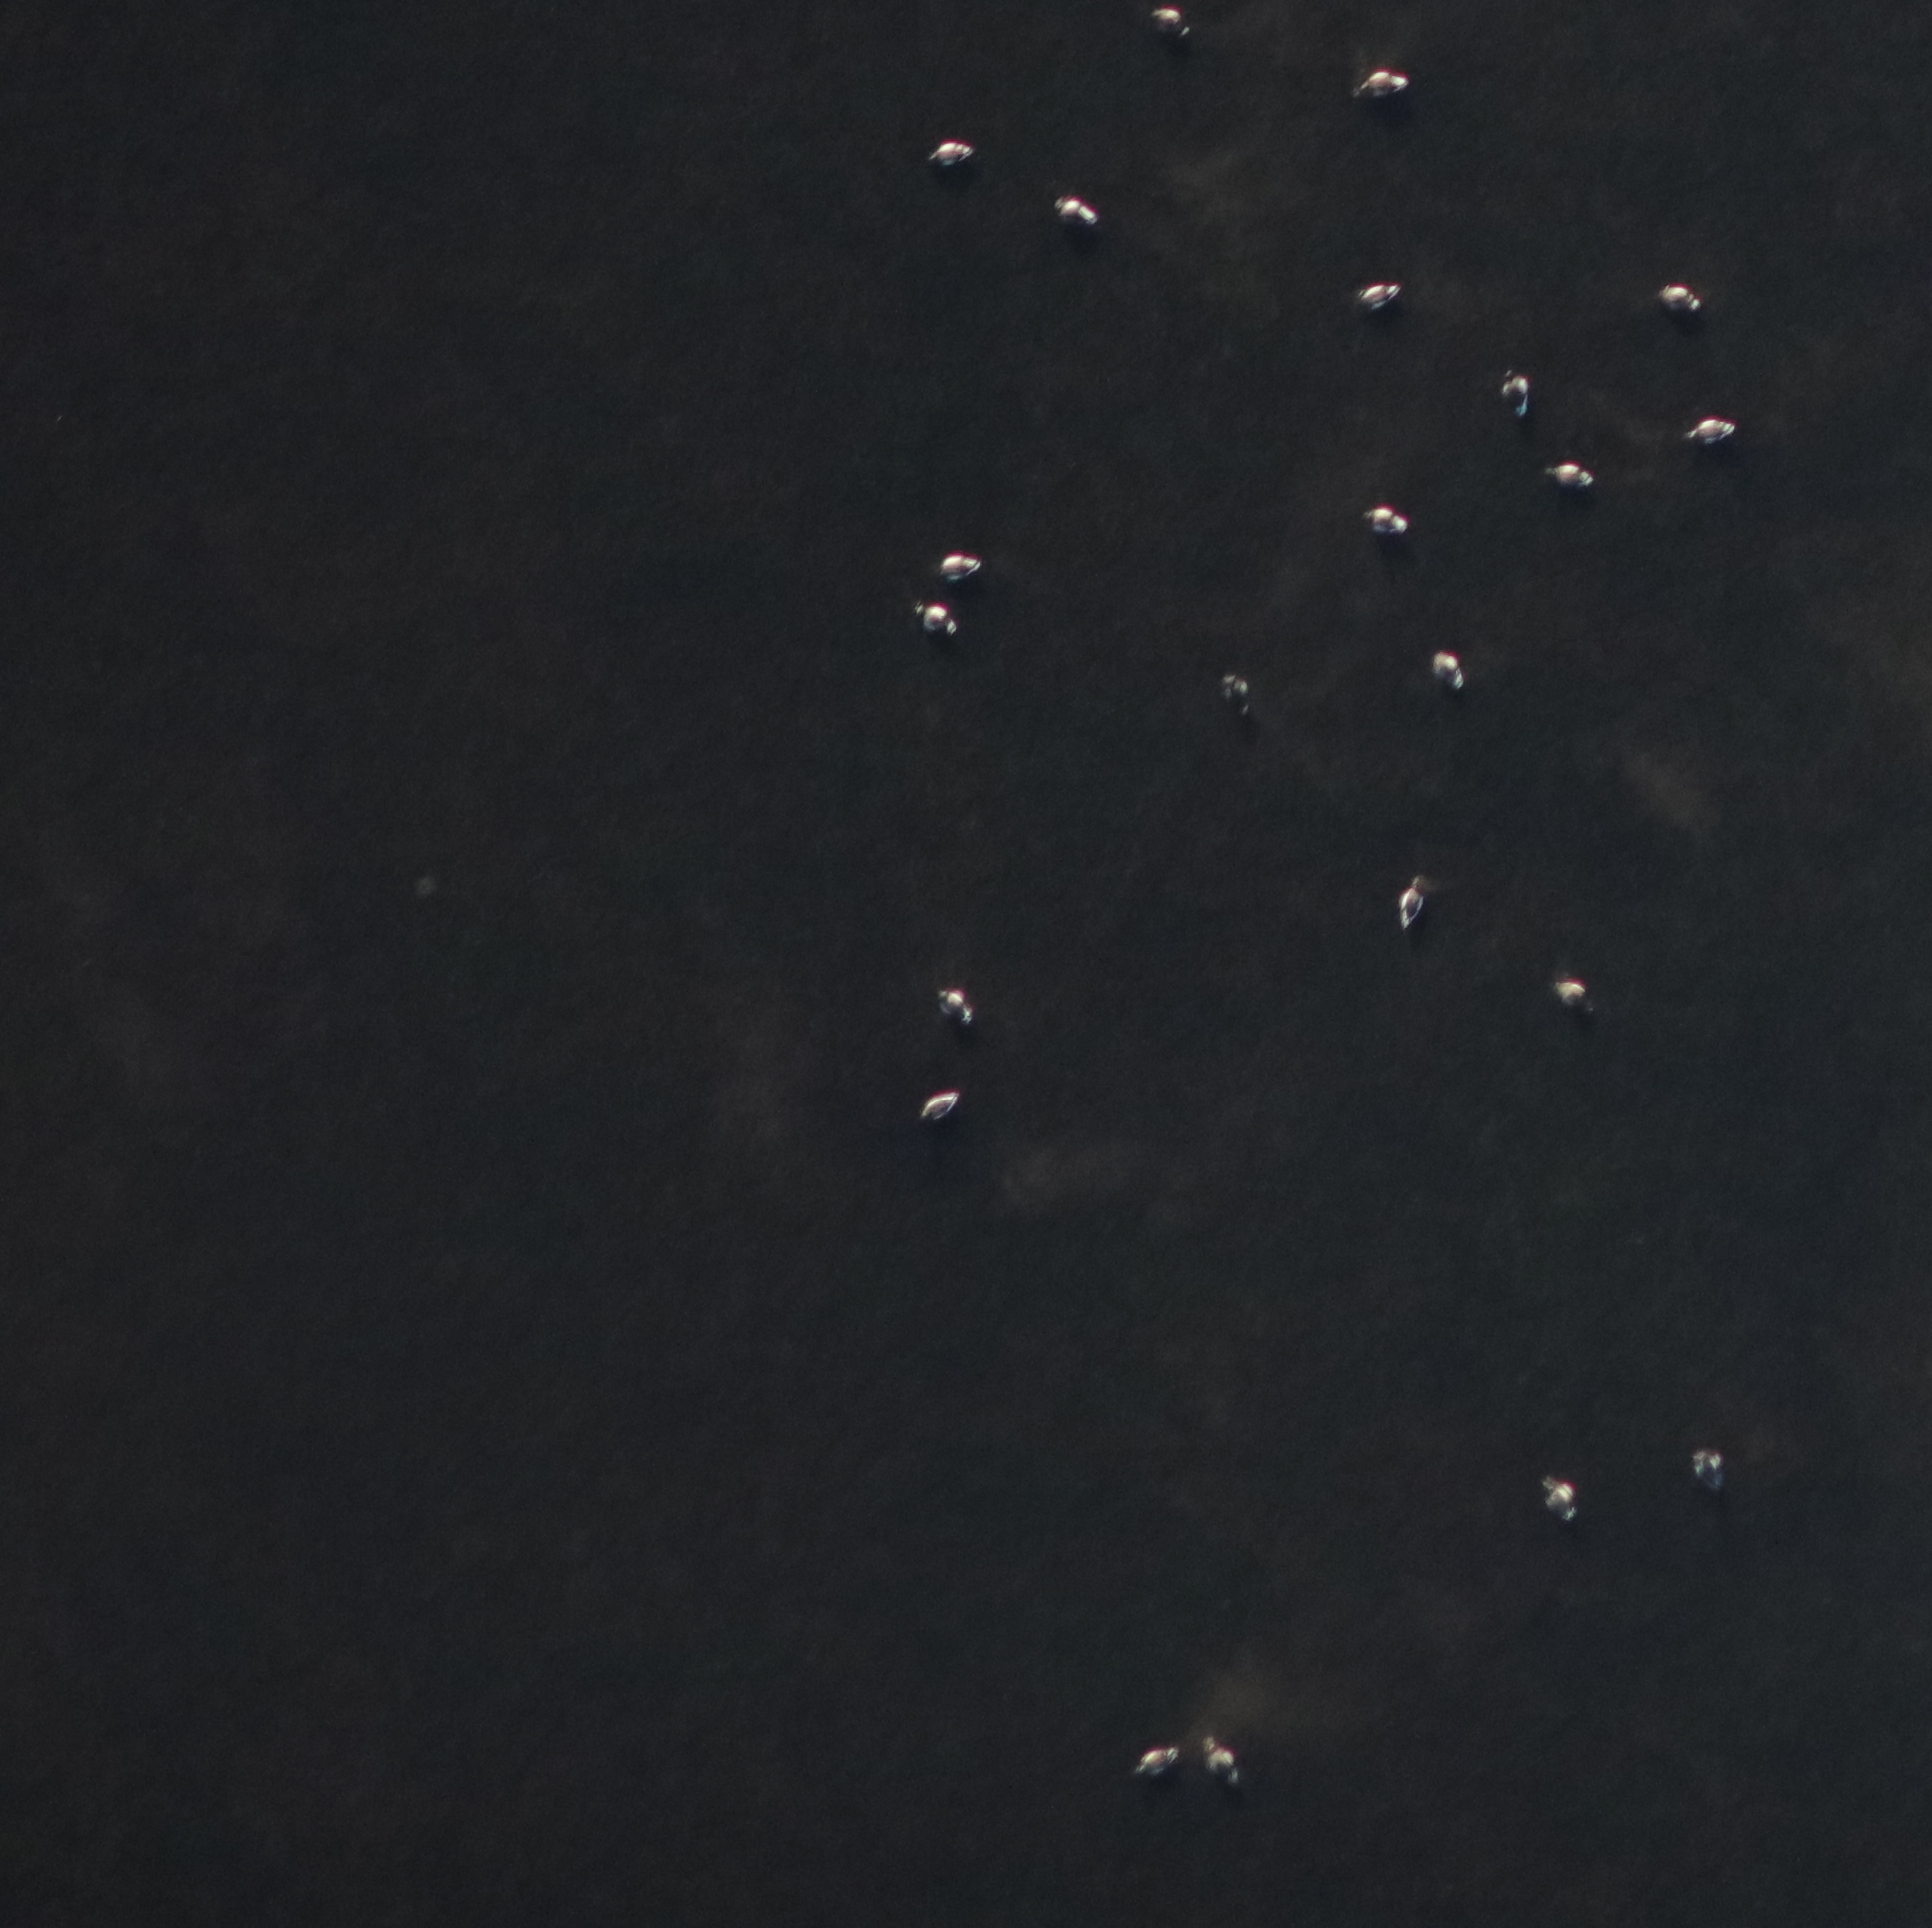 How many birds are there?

22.